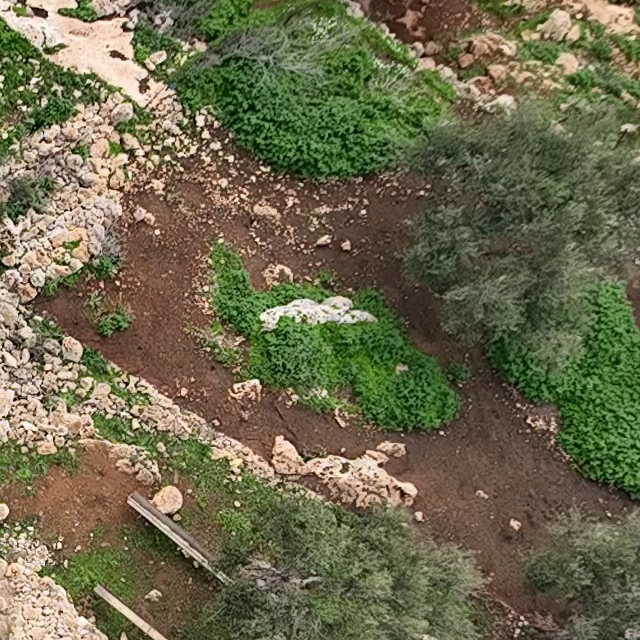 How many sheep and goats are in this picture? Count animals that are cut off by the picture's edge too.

0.